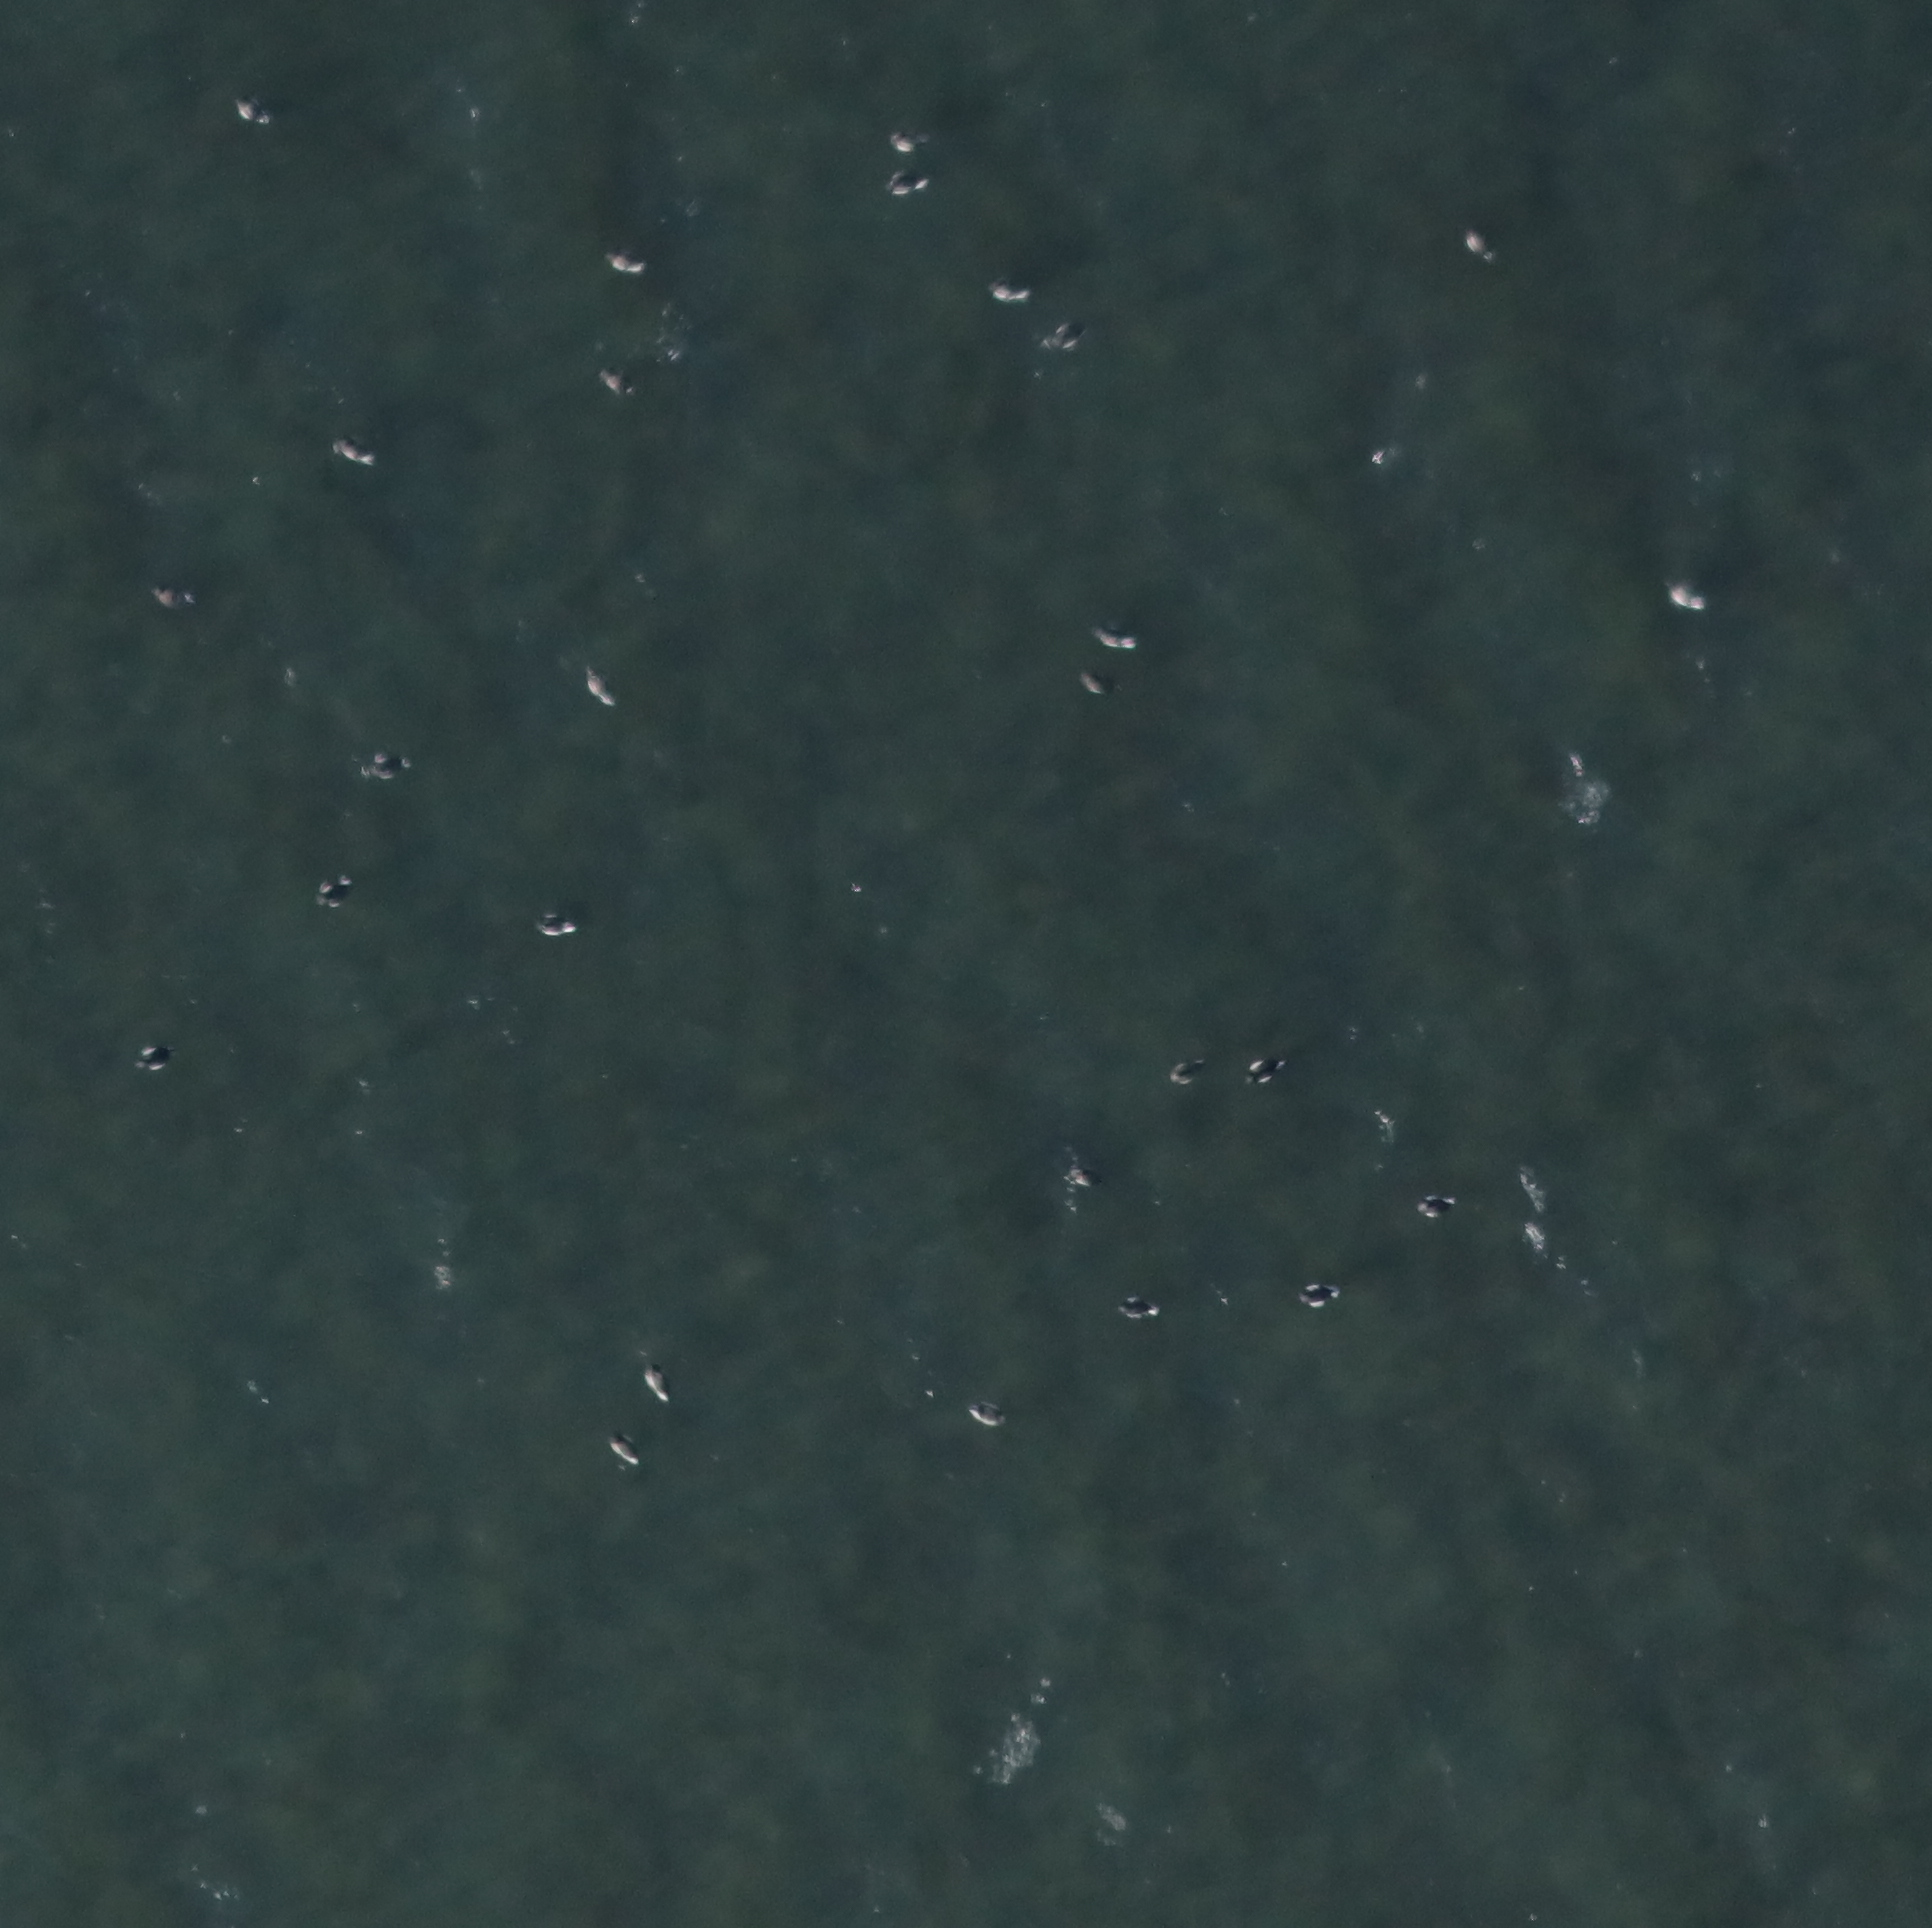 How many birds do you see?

27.